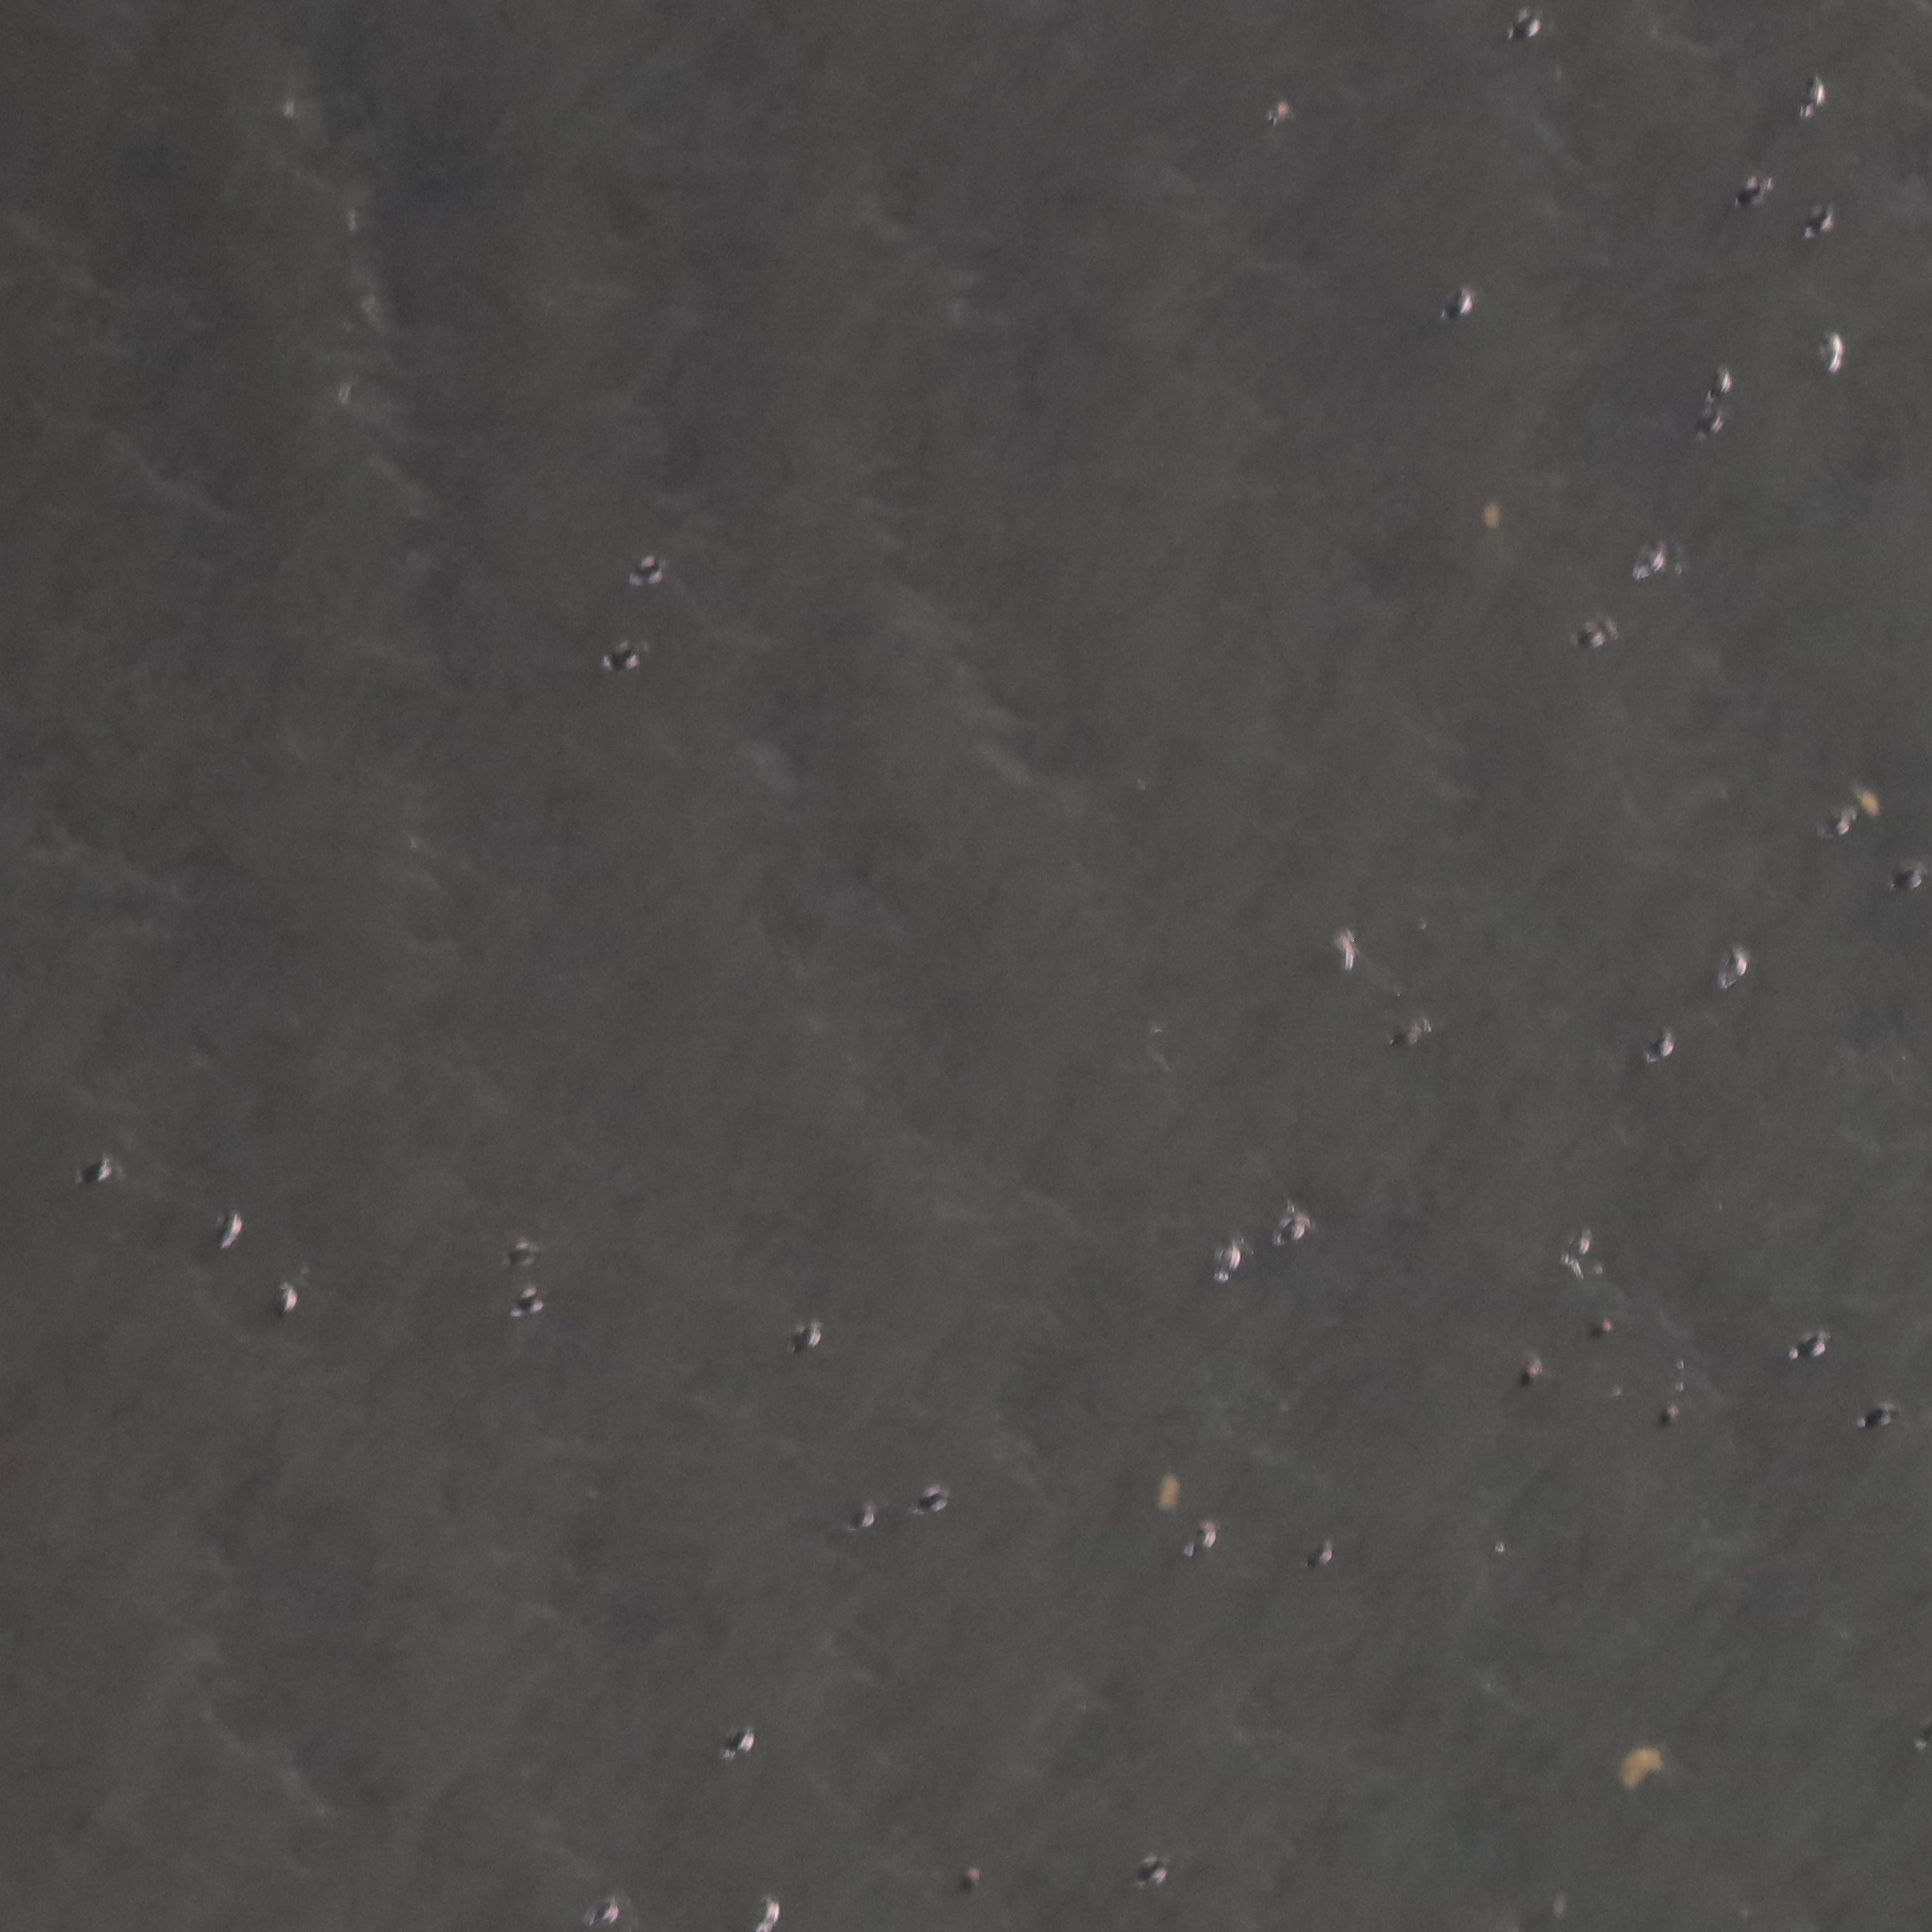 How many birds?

43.